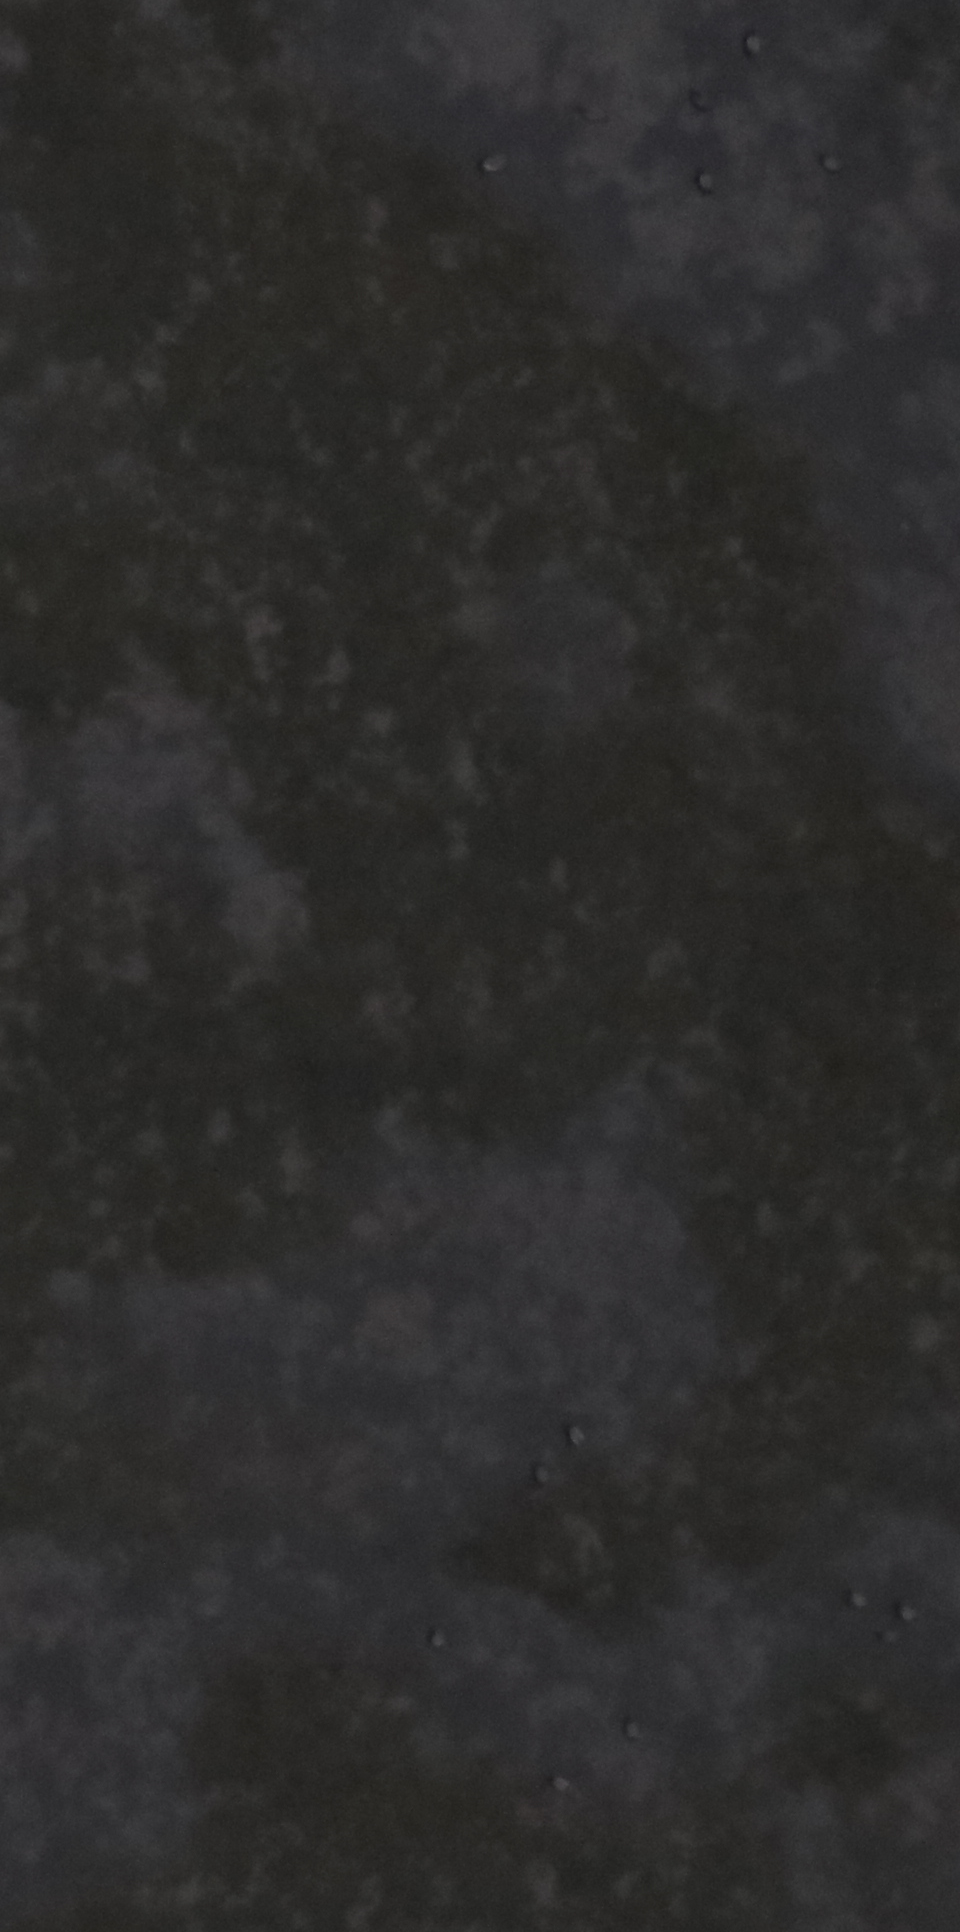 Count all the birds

14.